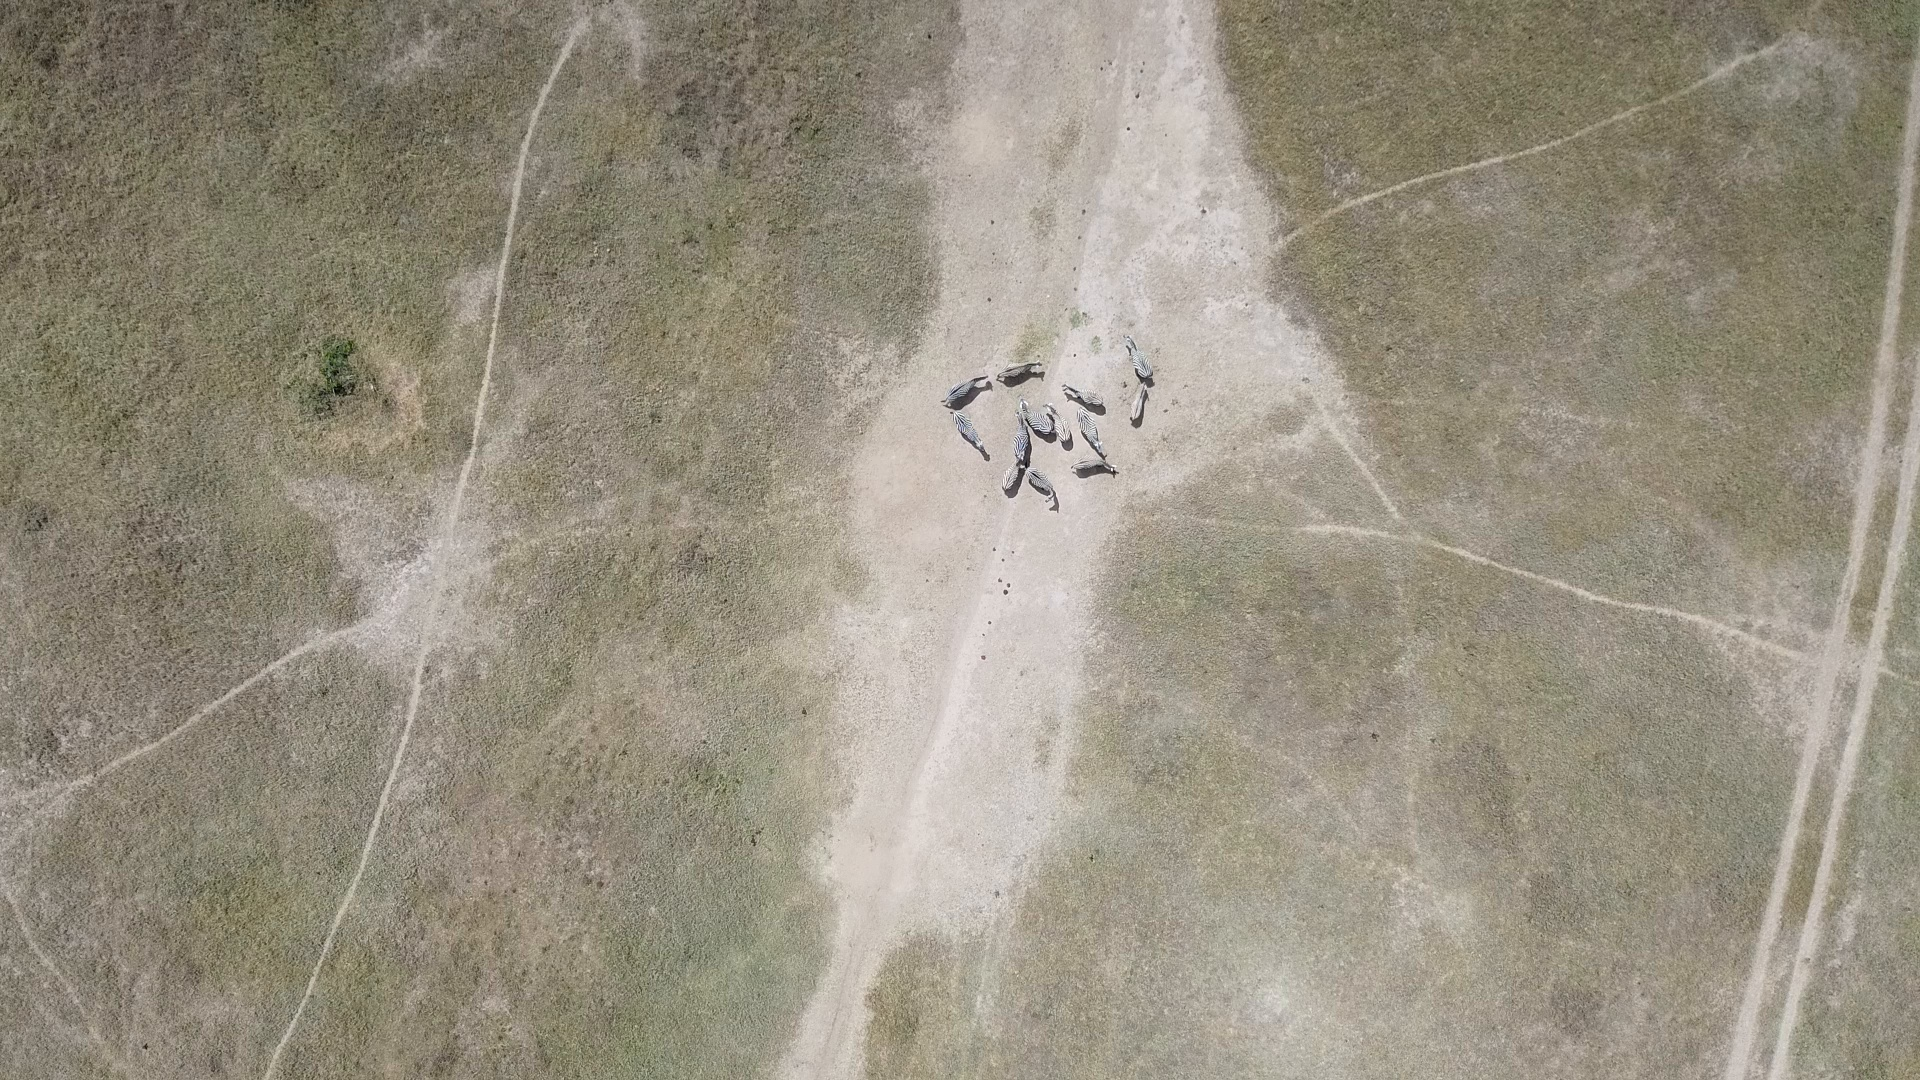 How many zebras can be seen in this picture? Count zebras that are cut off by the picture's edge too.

13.